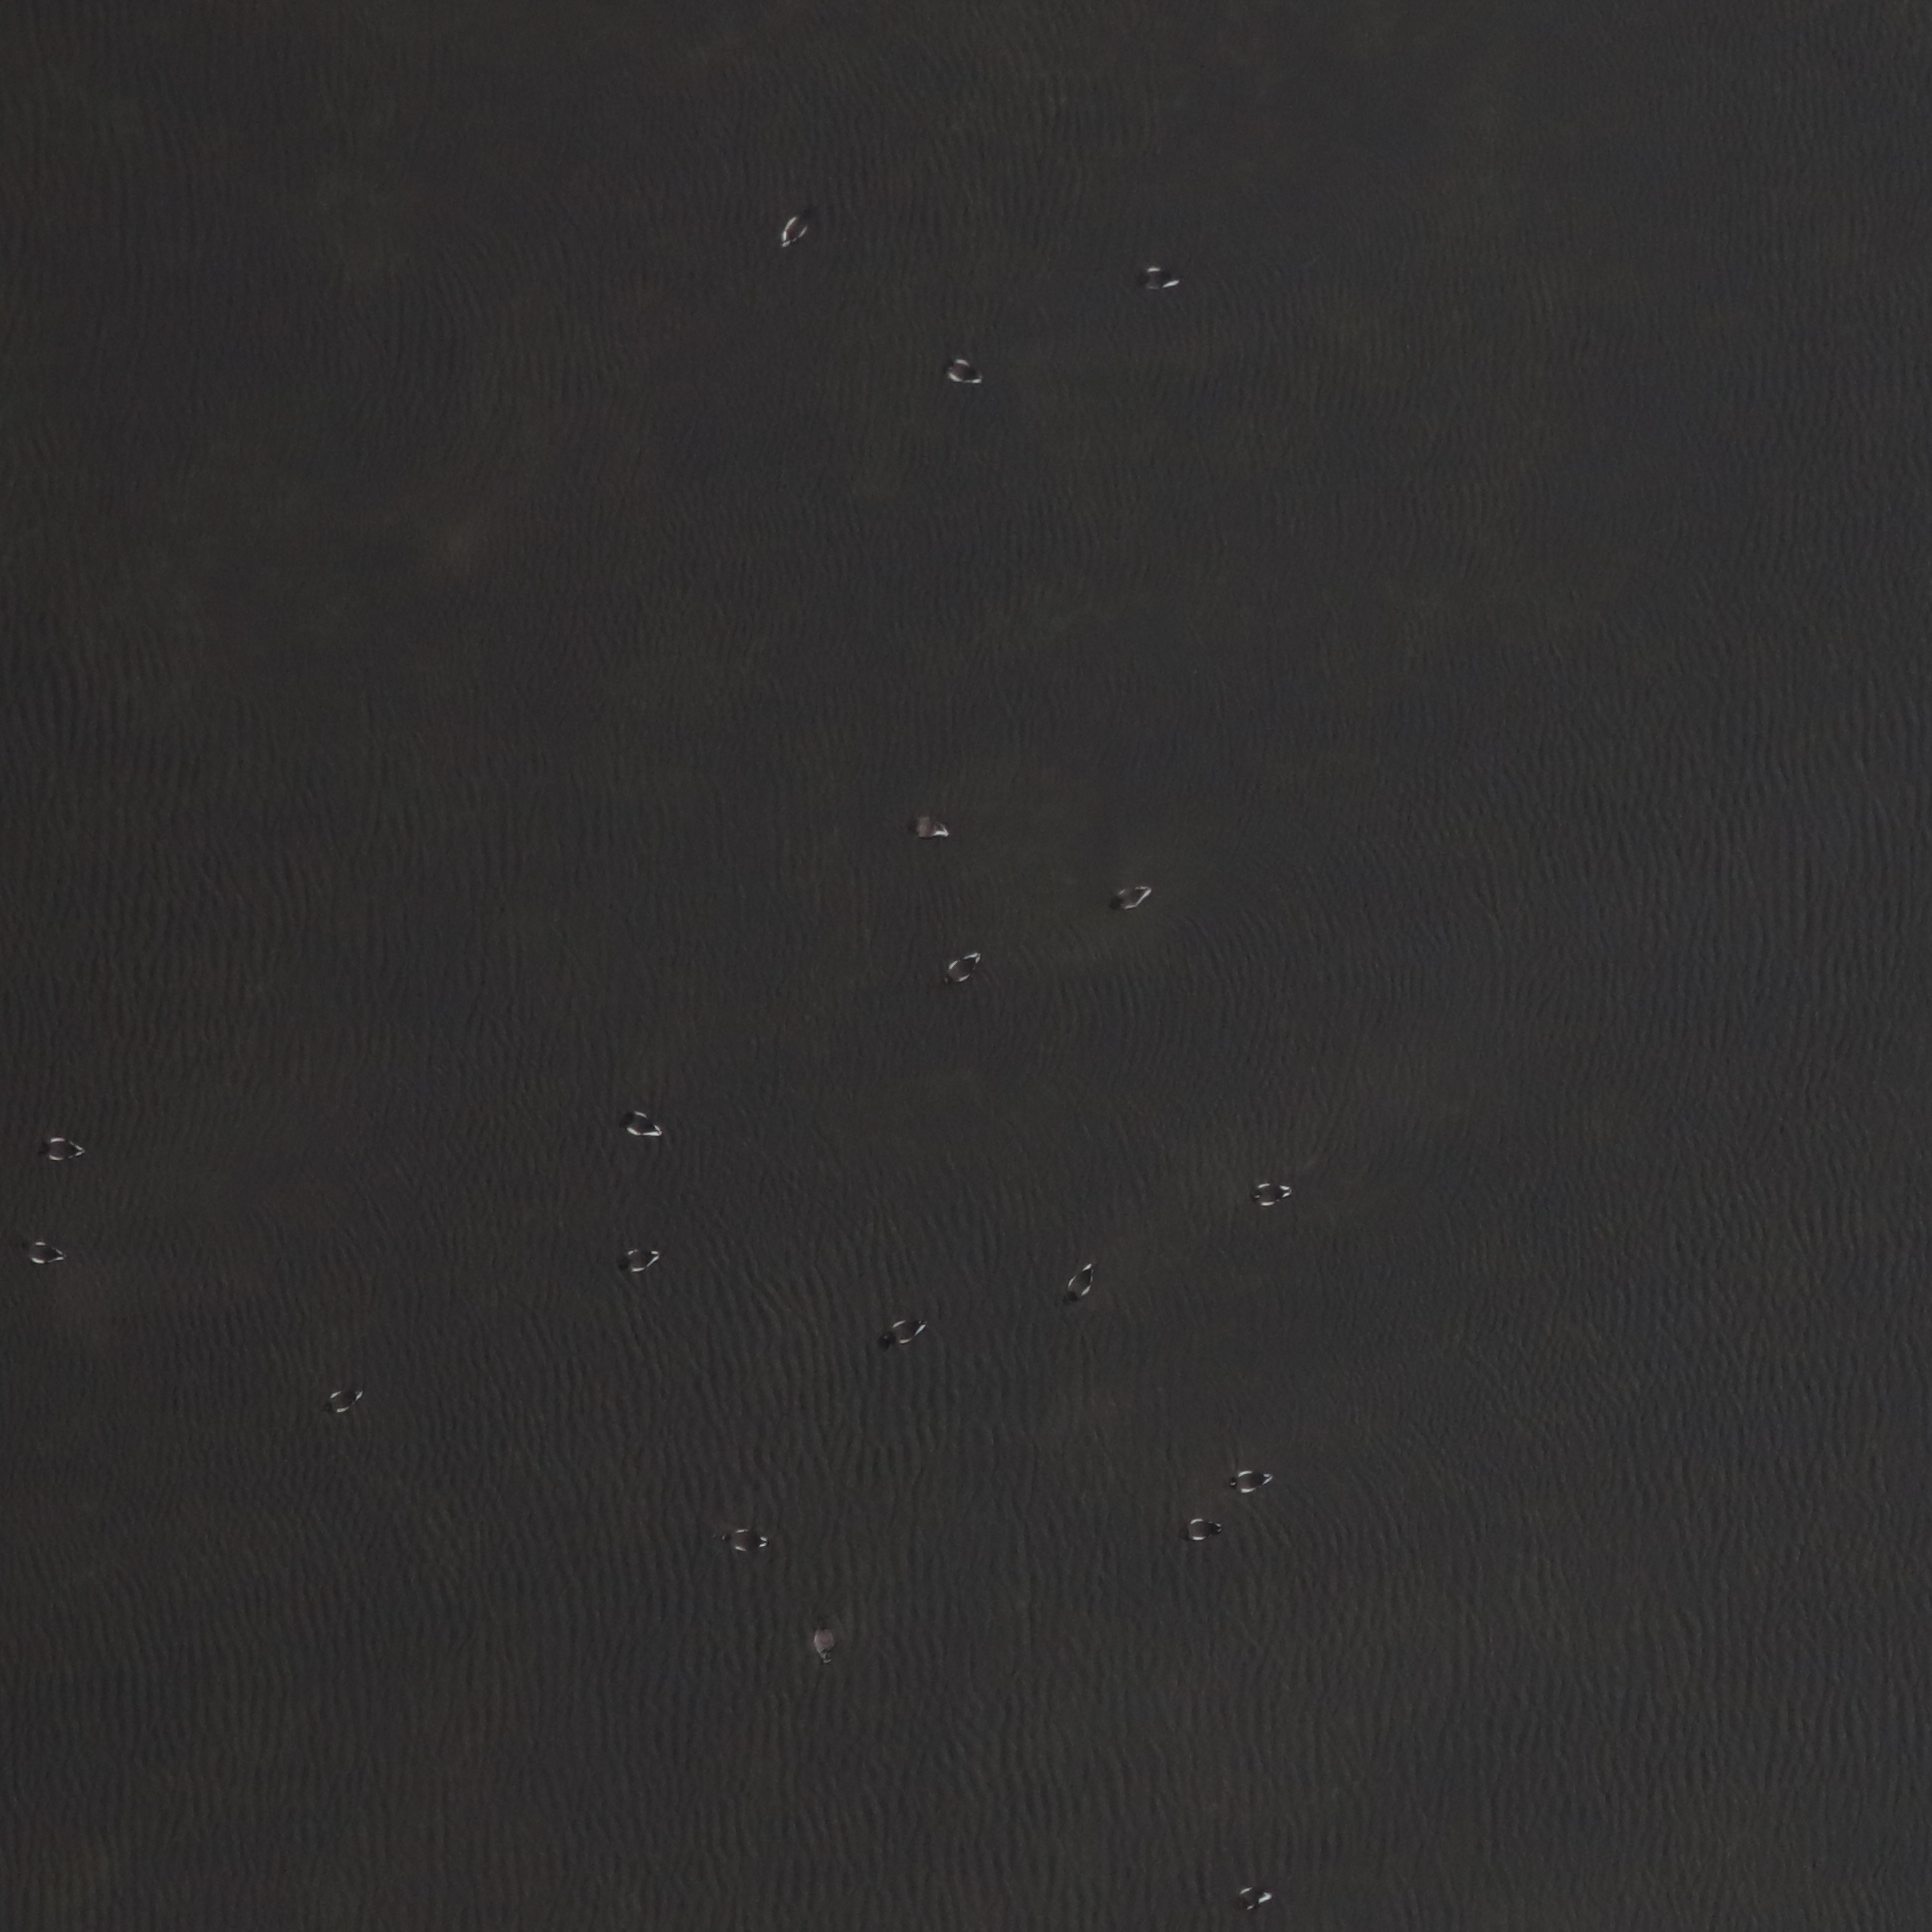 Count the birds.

19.